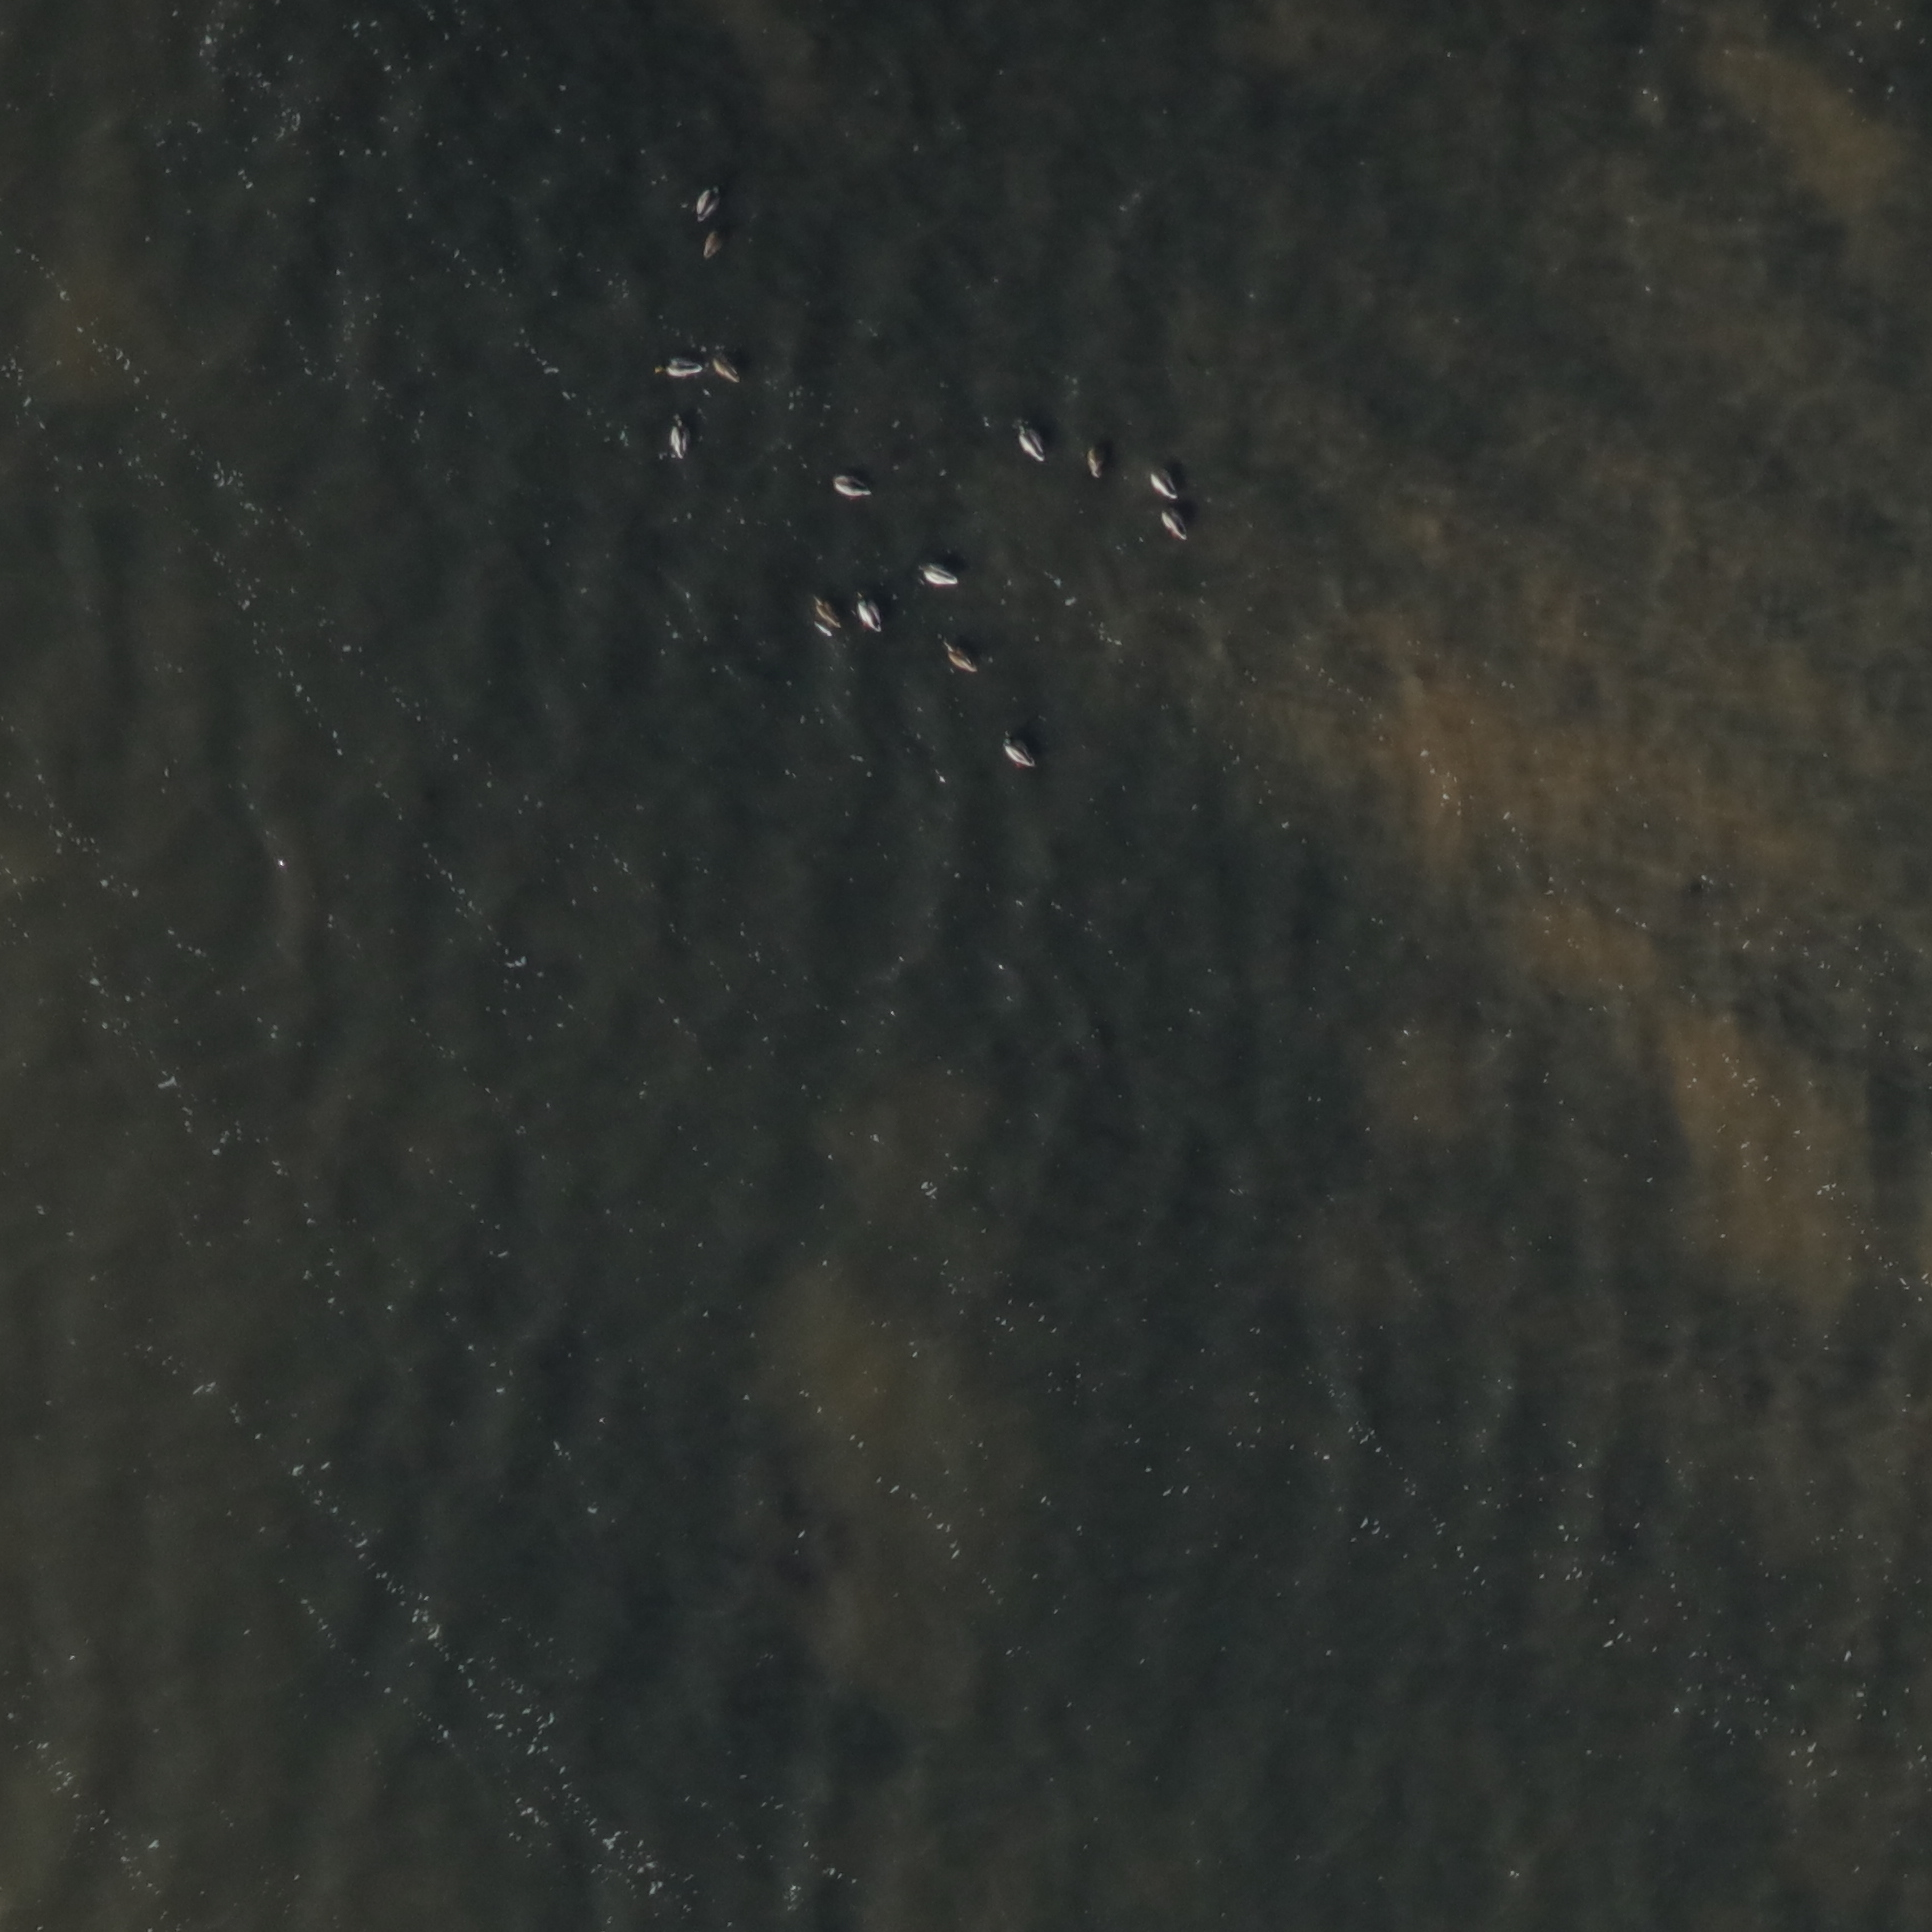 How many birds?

15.